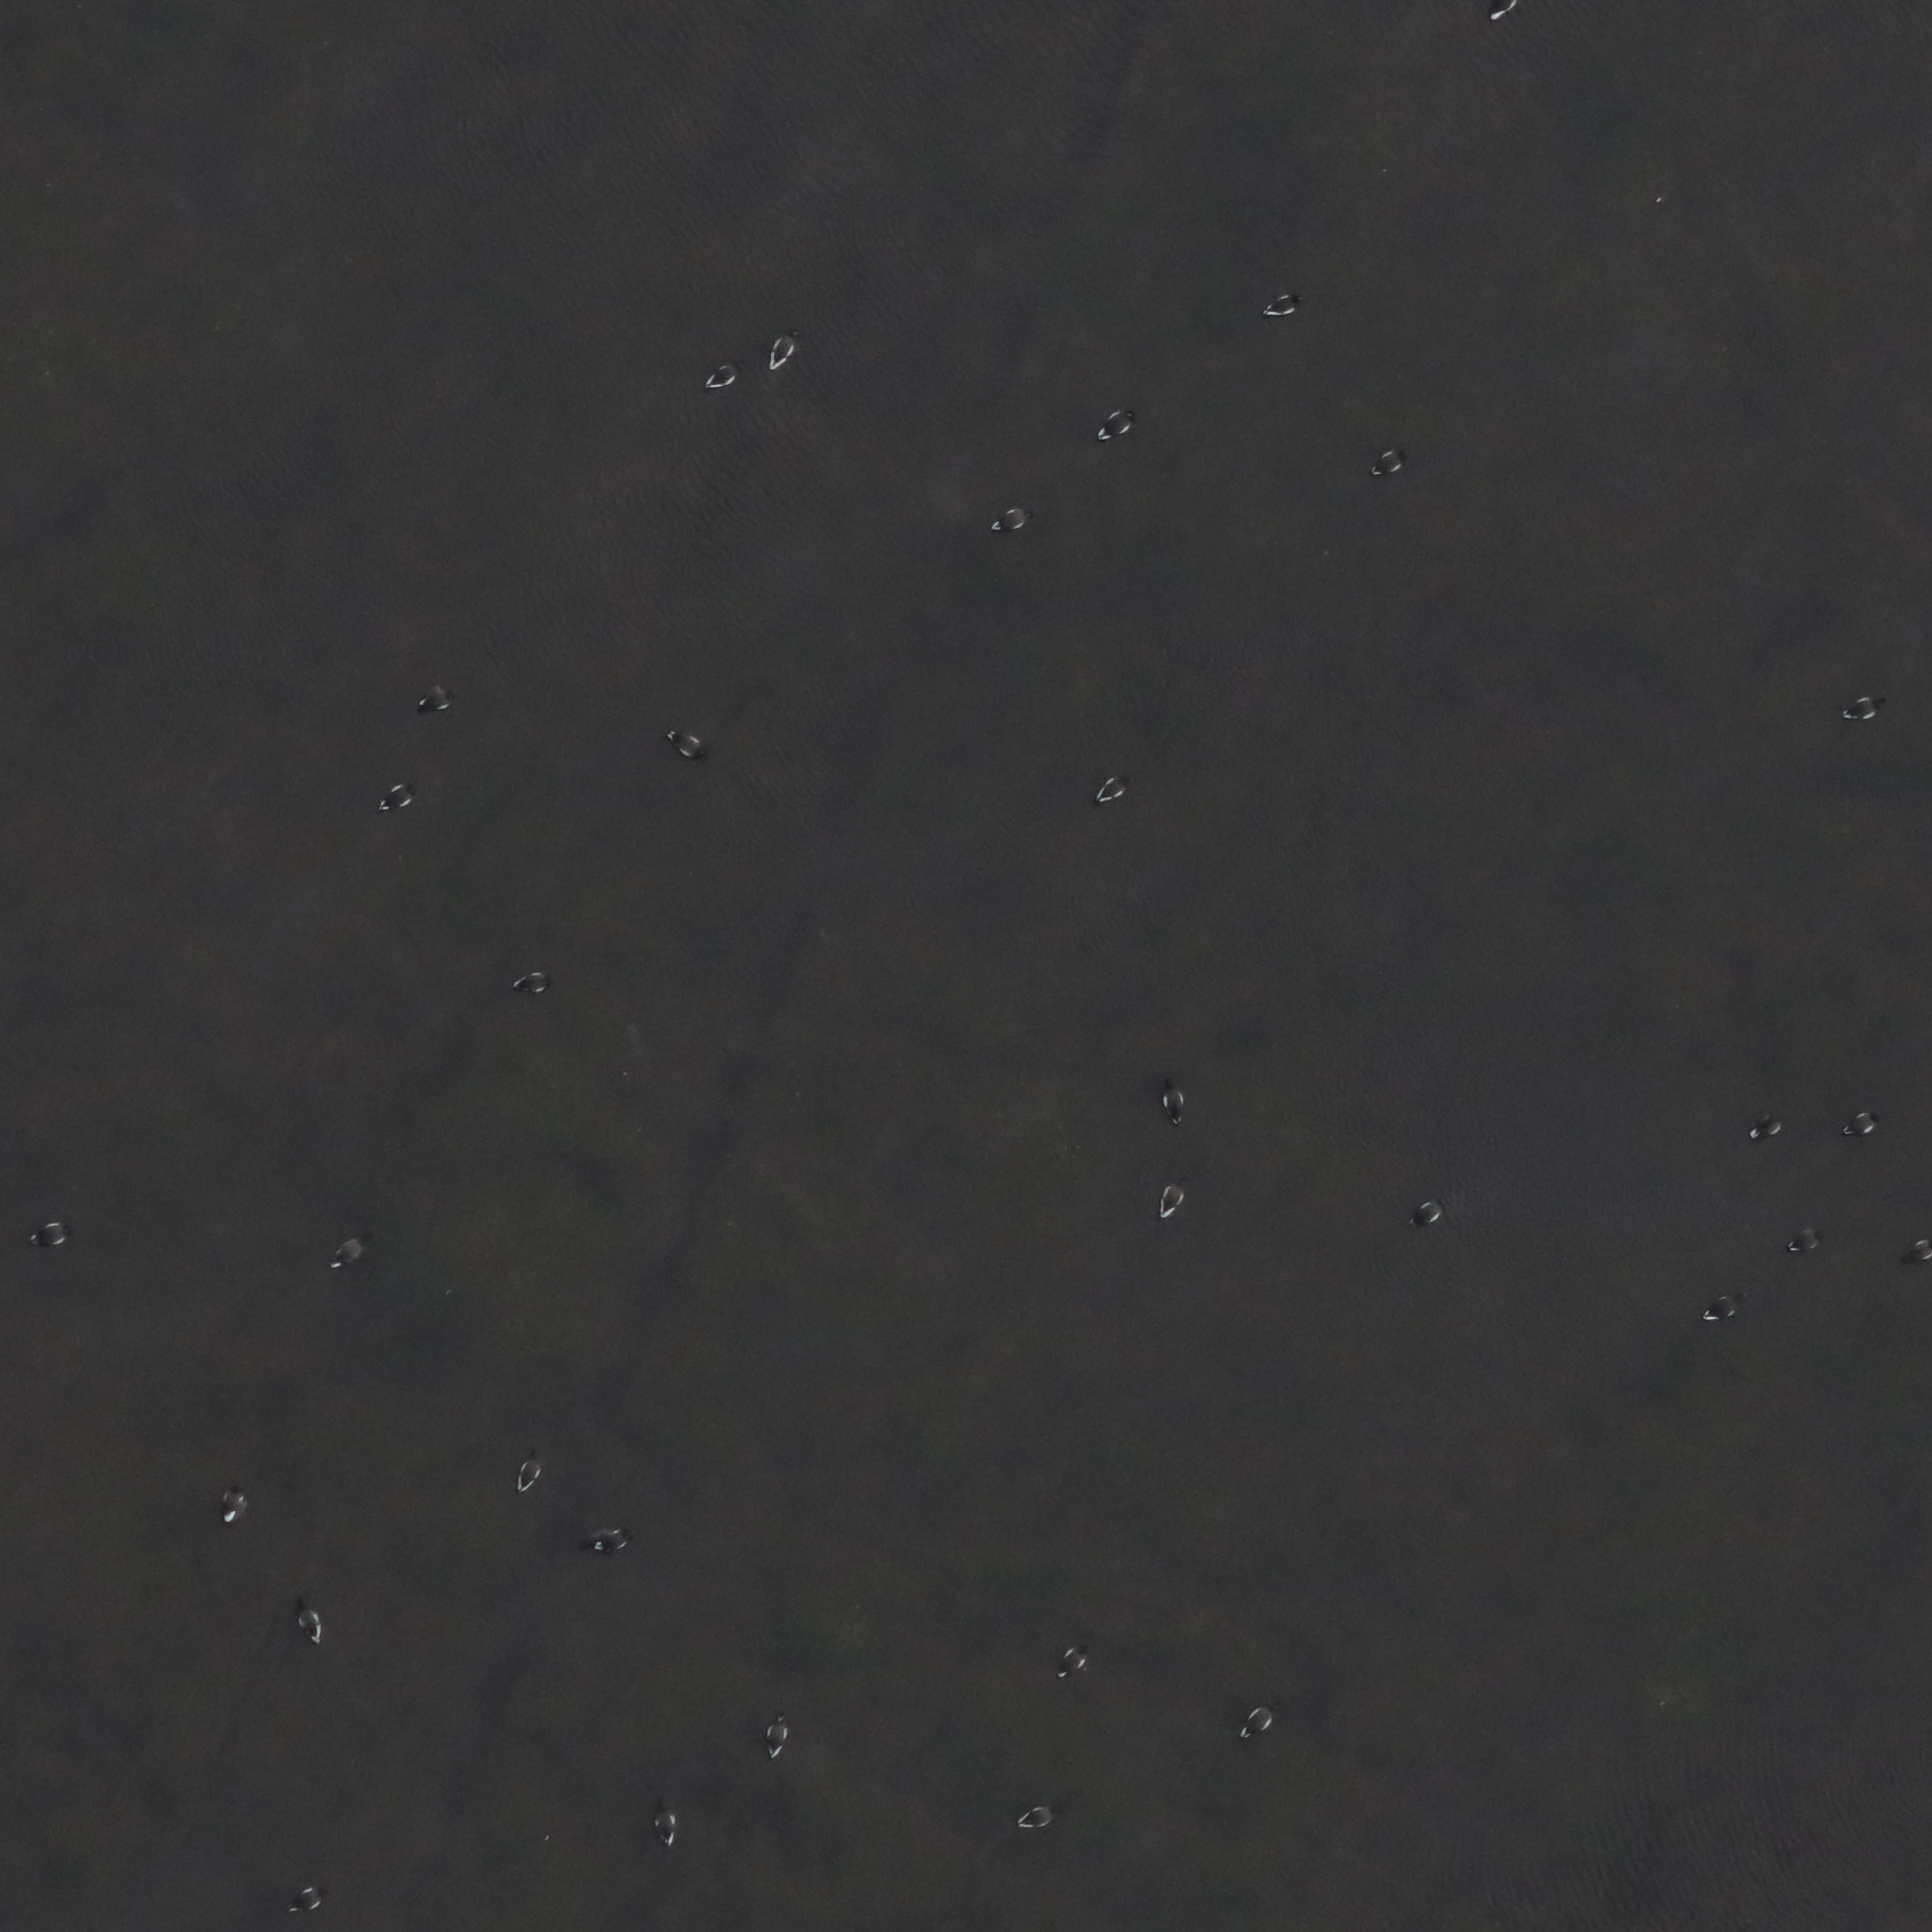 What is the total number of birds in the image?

33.